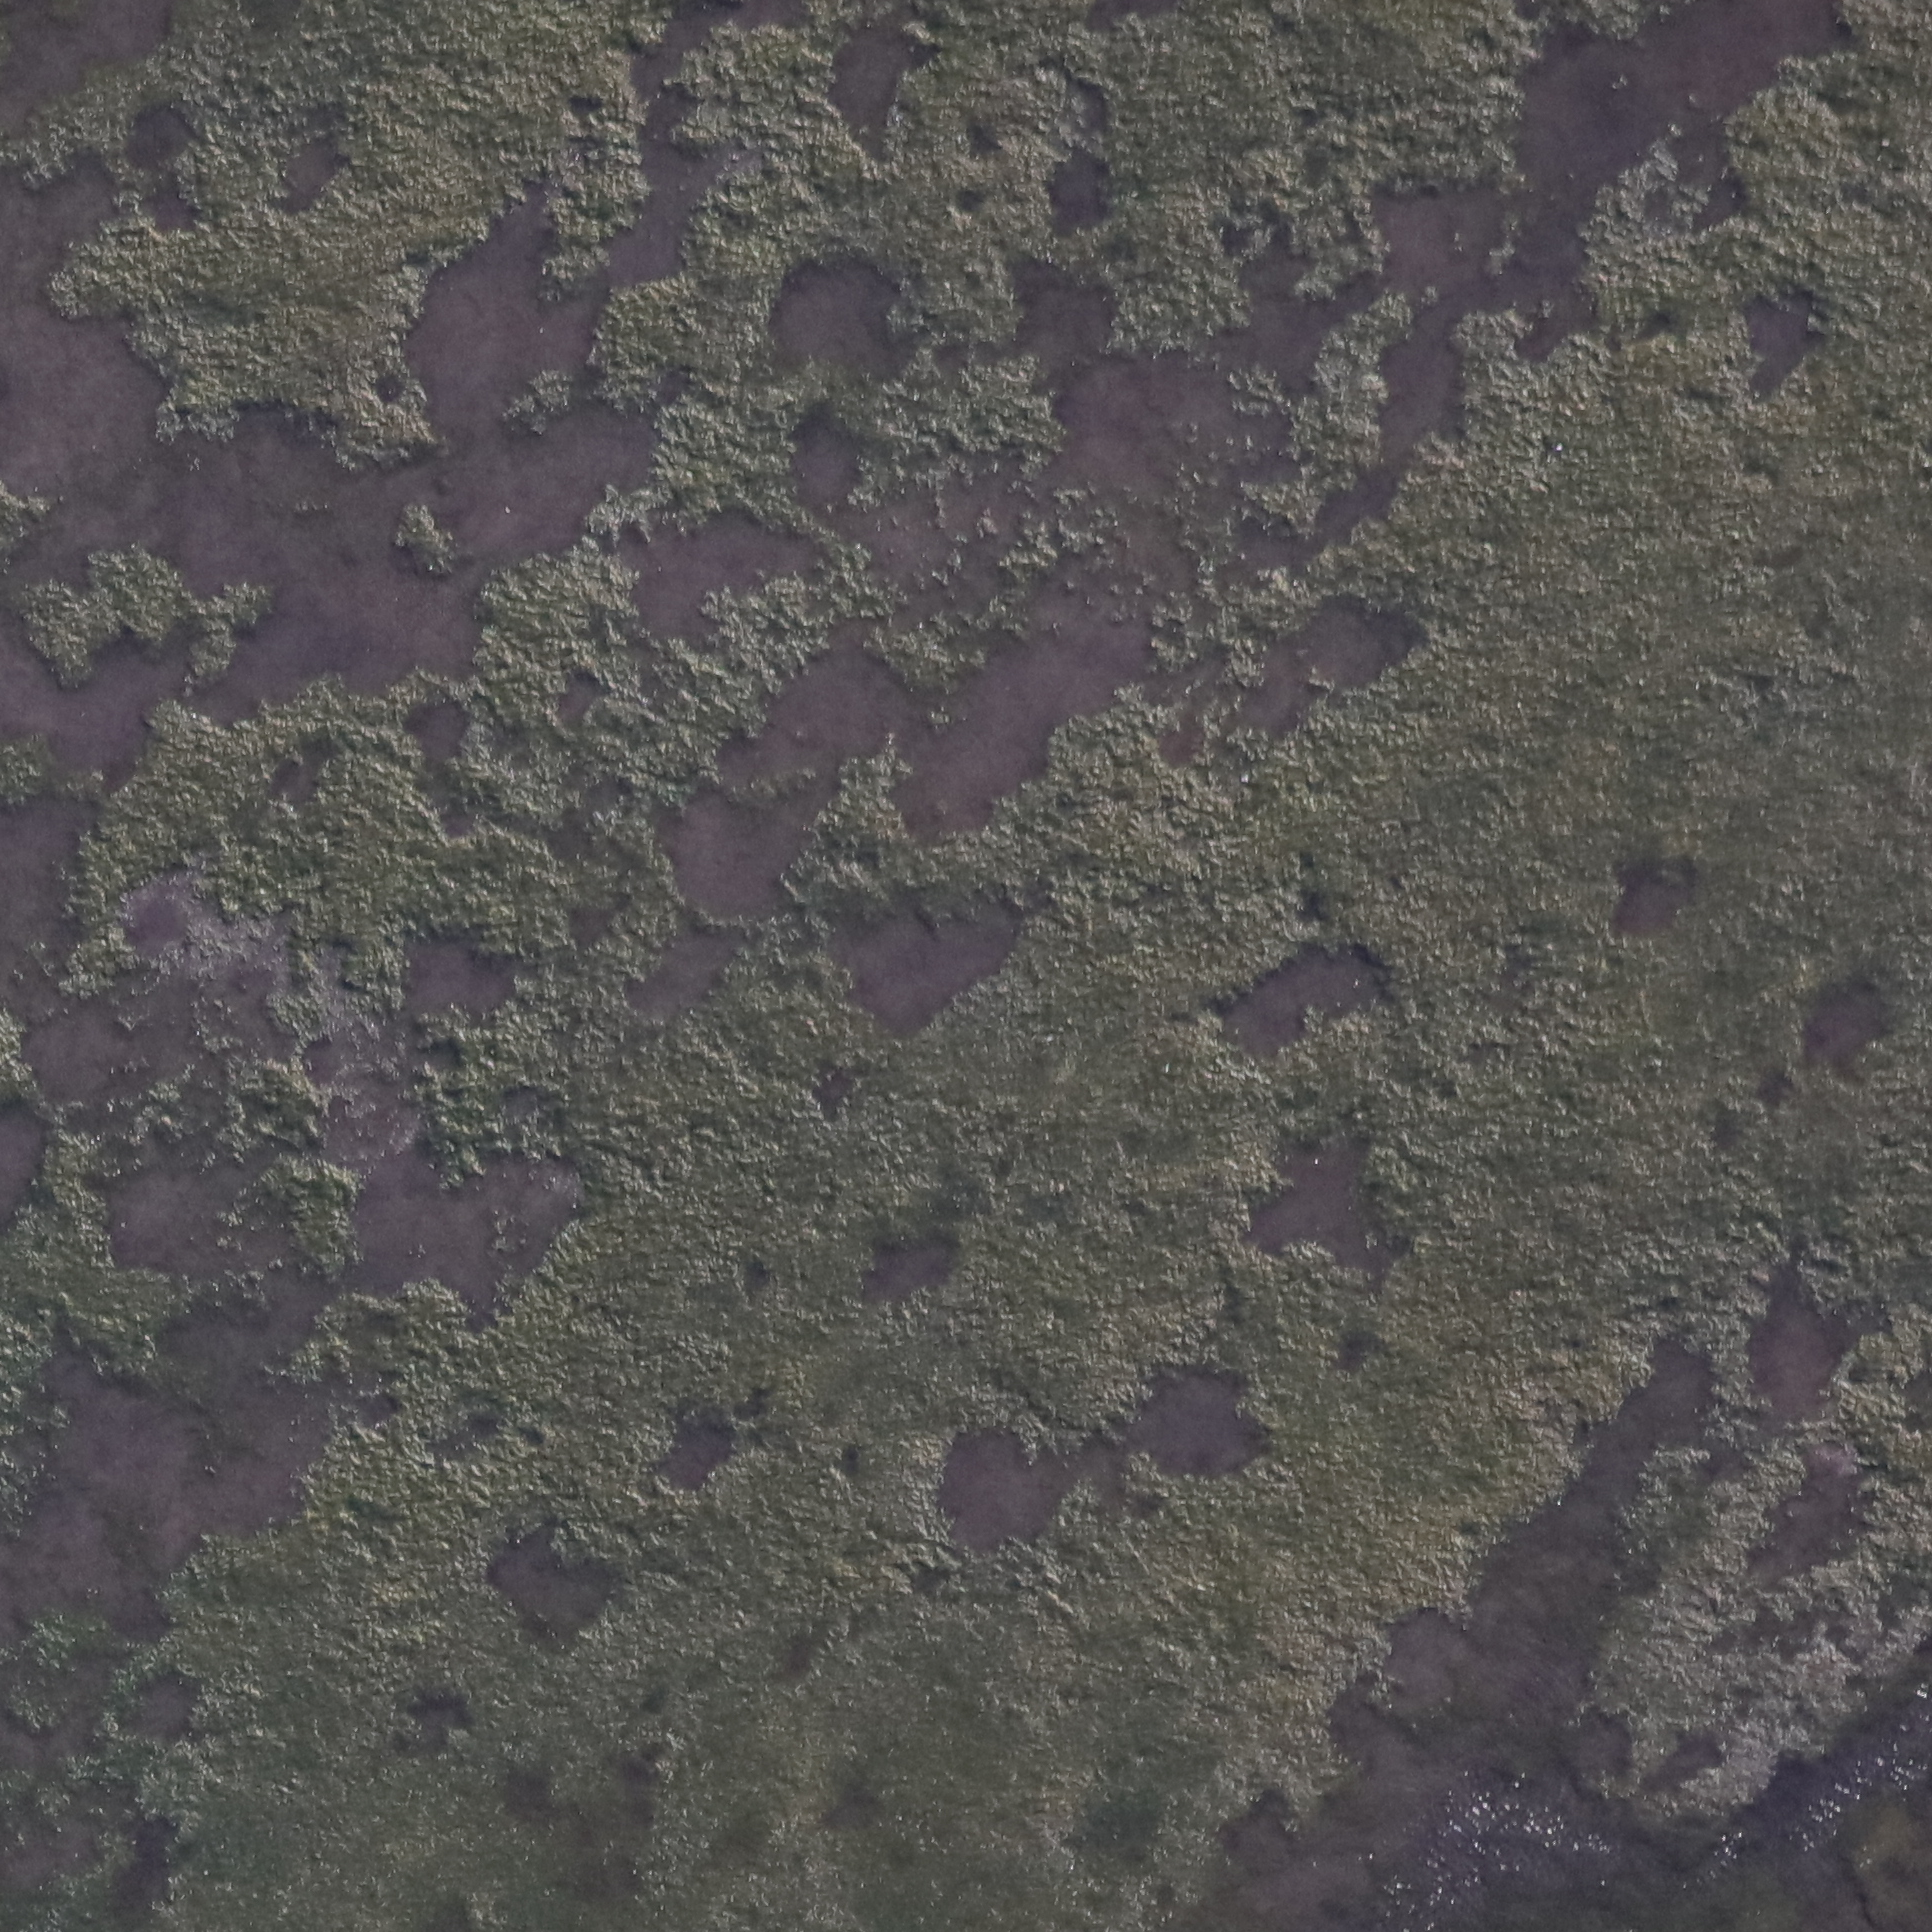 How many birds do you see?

0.